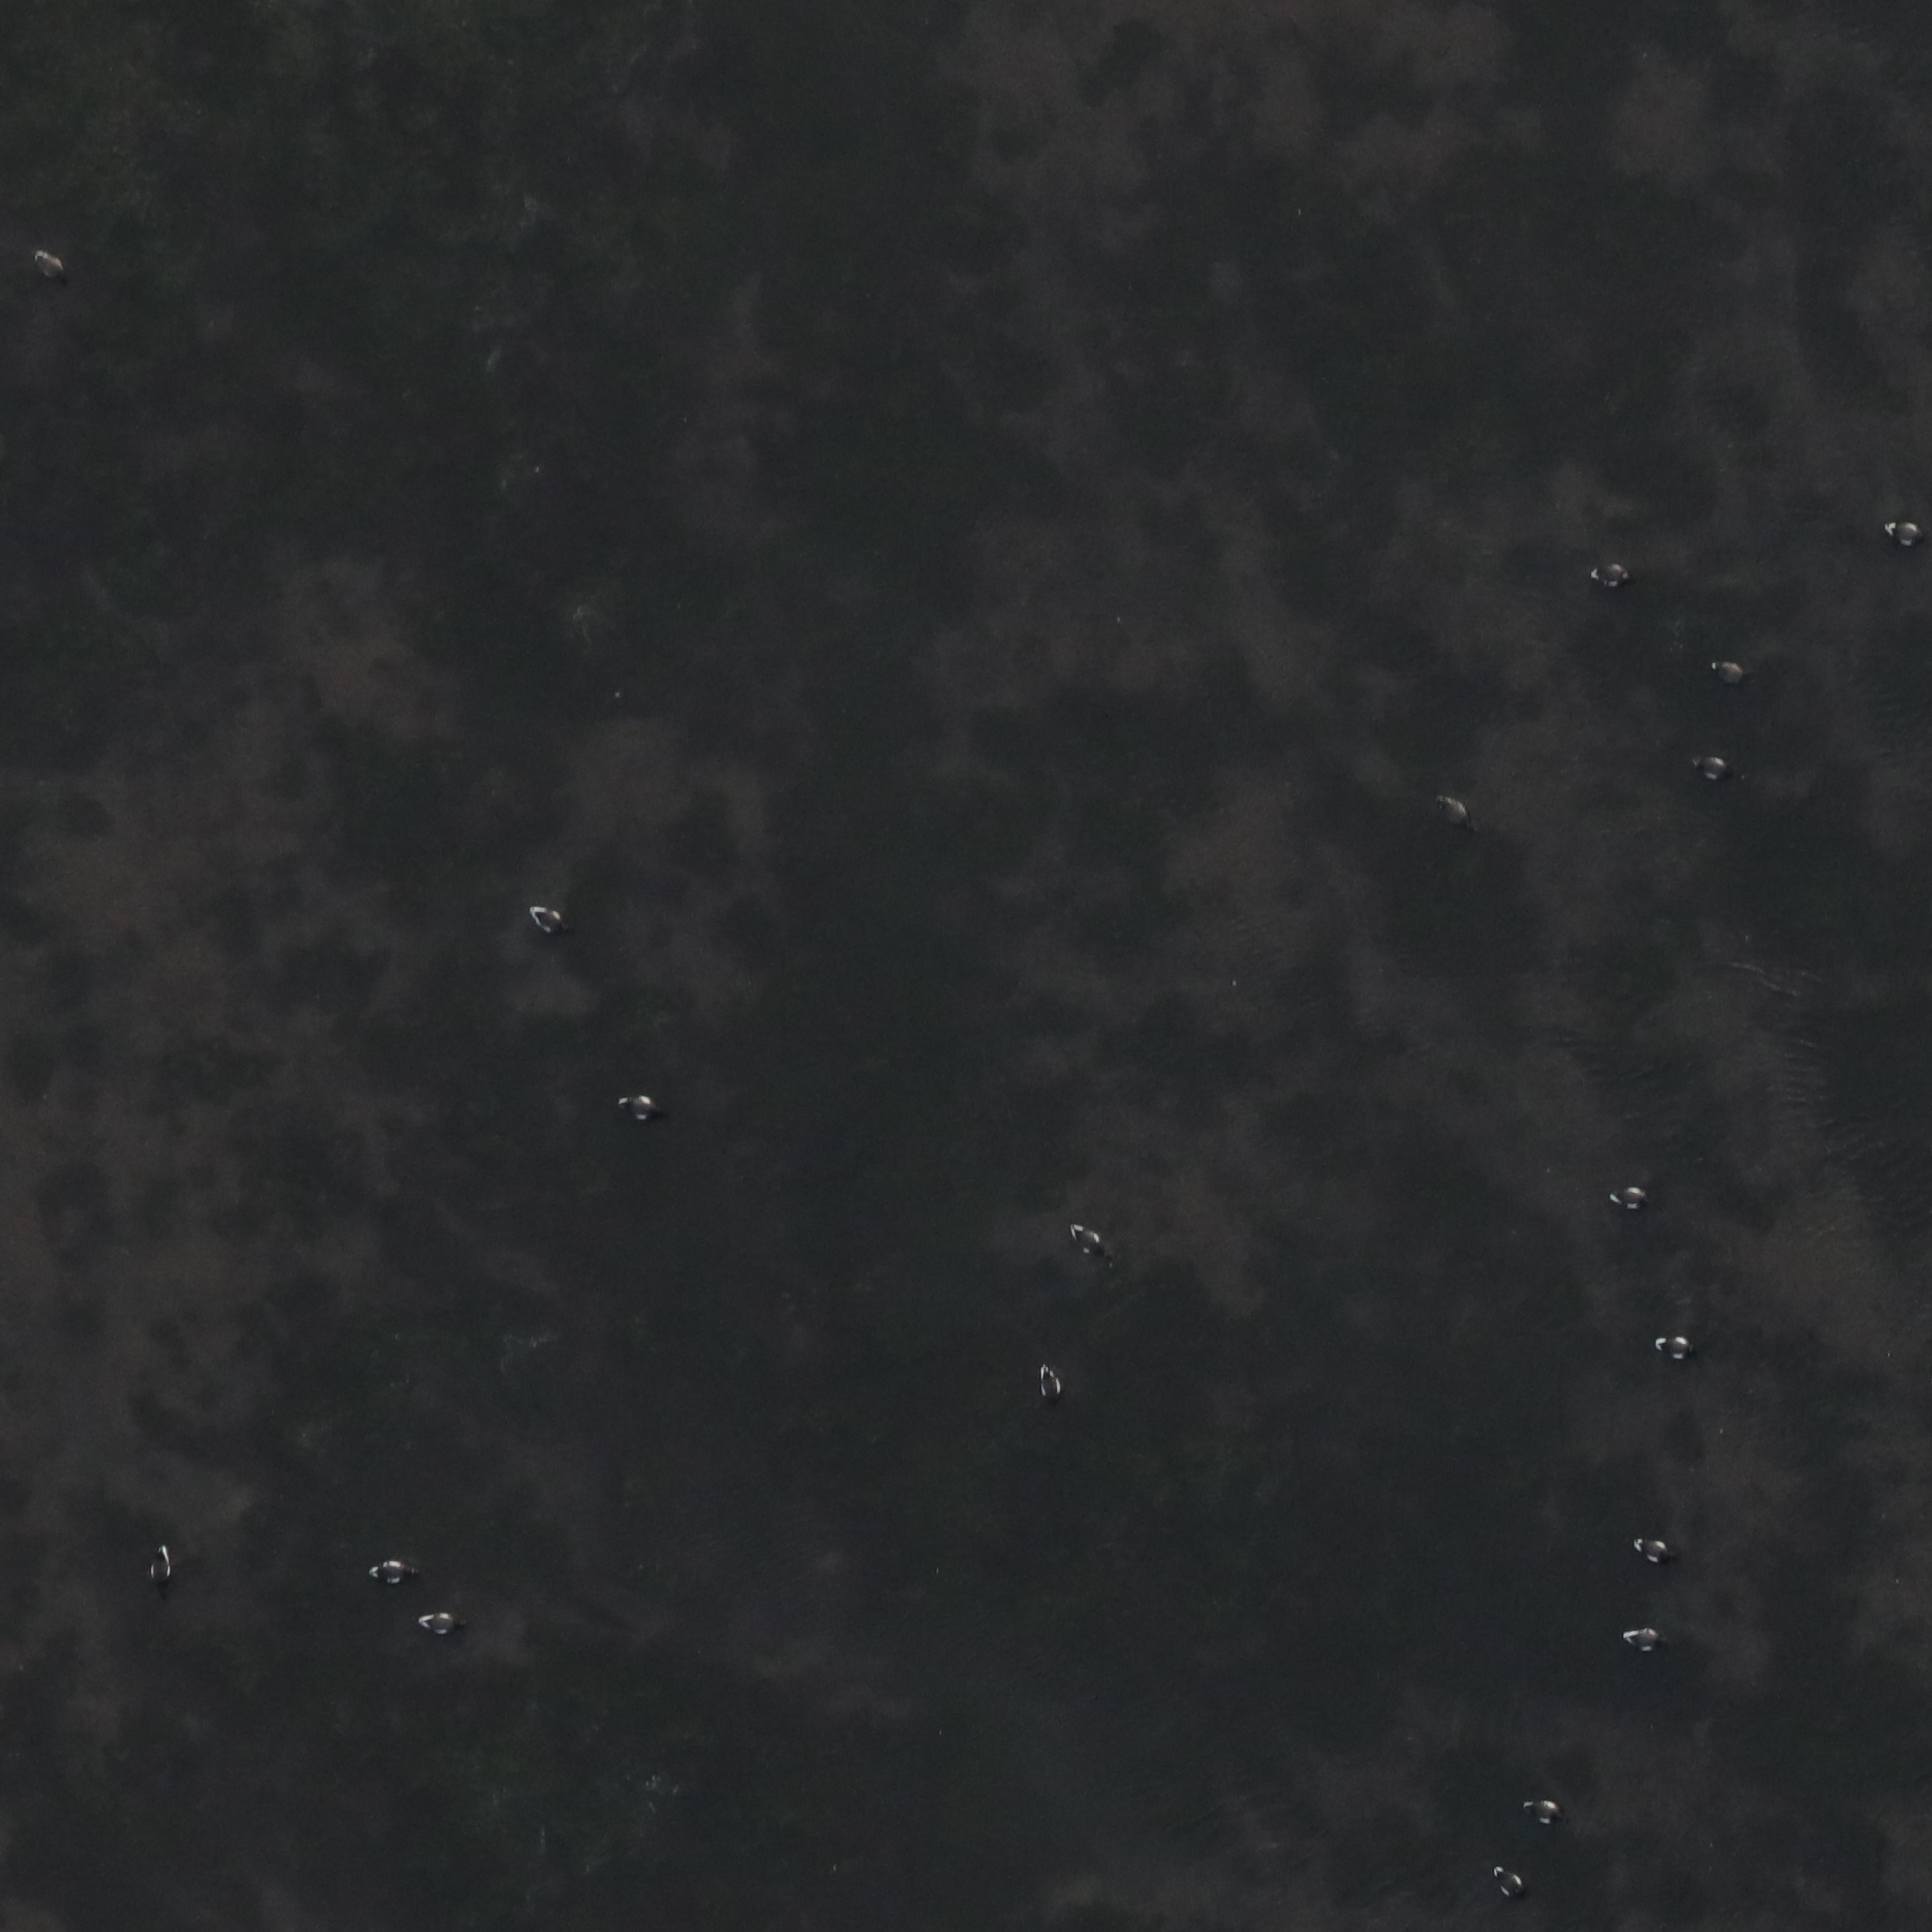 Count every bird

19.